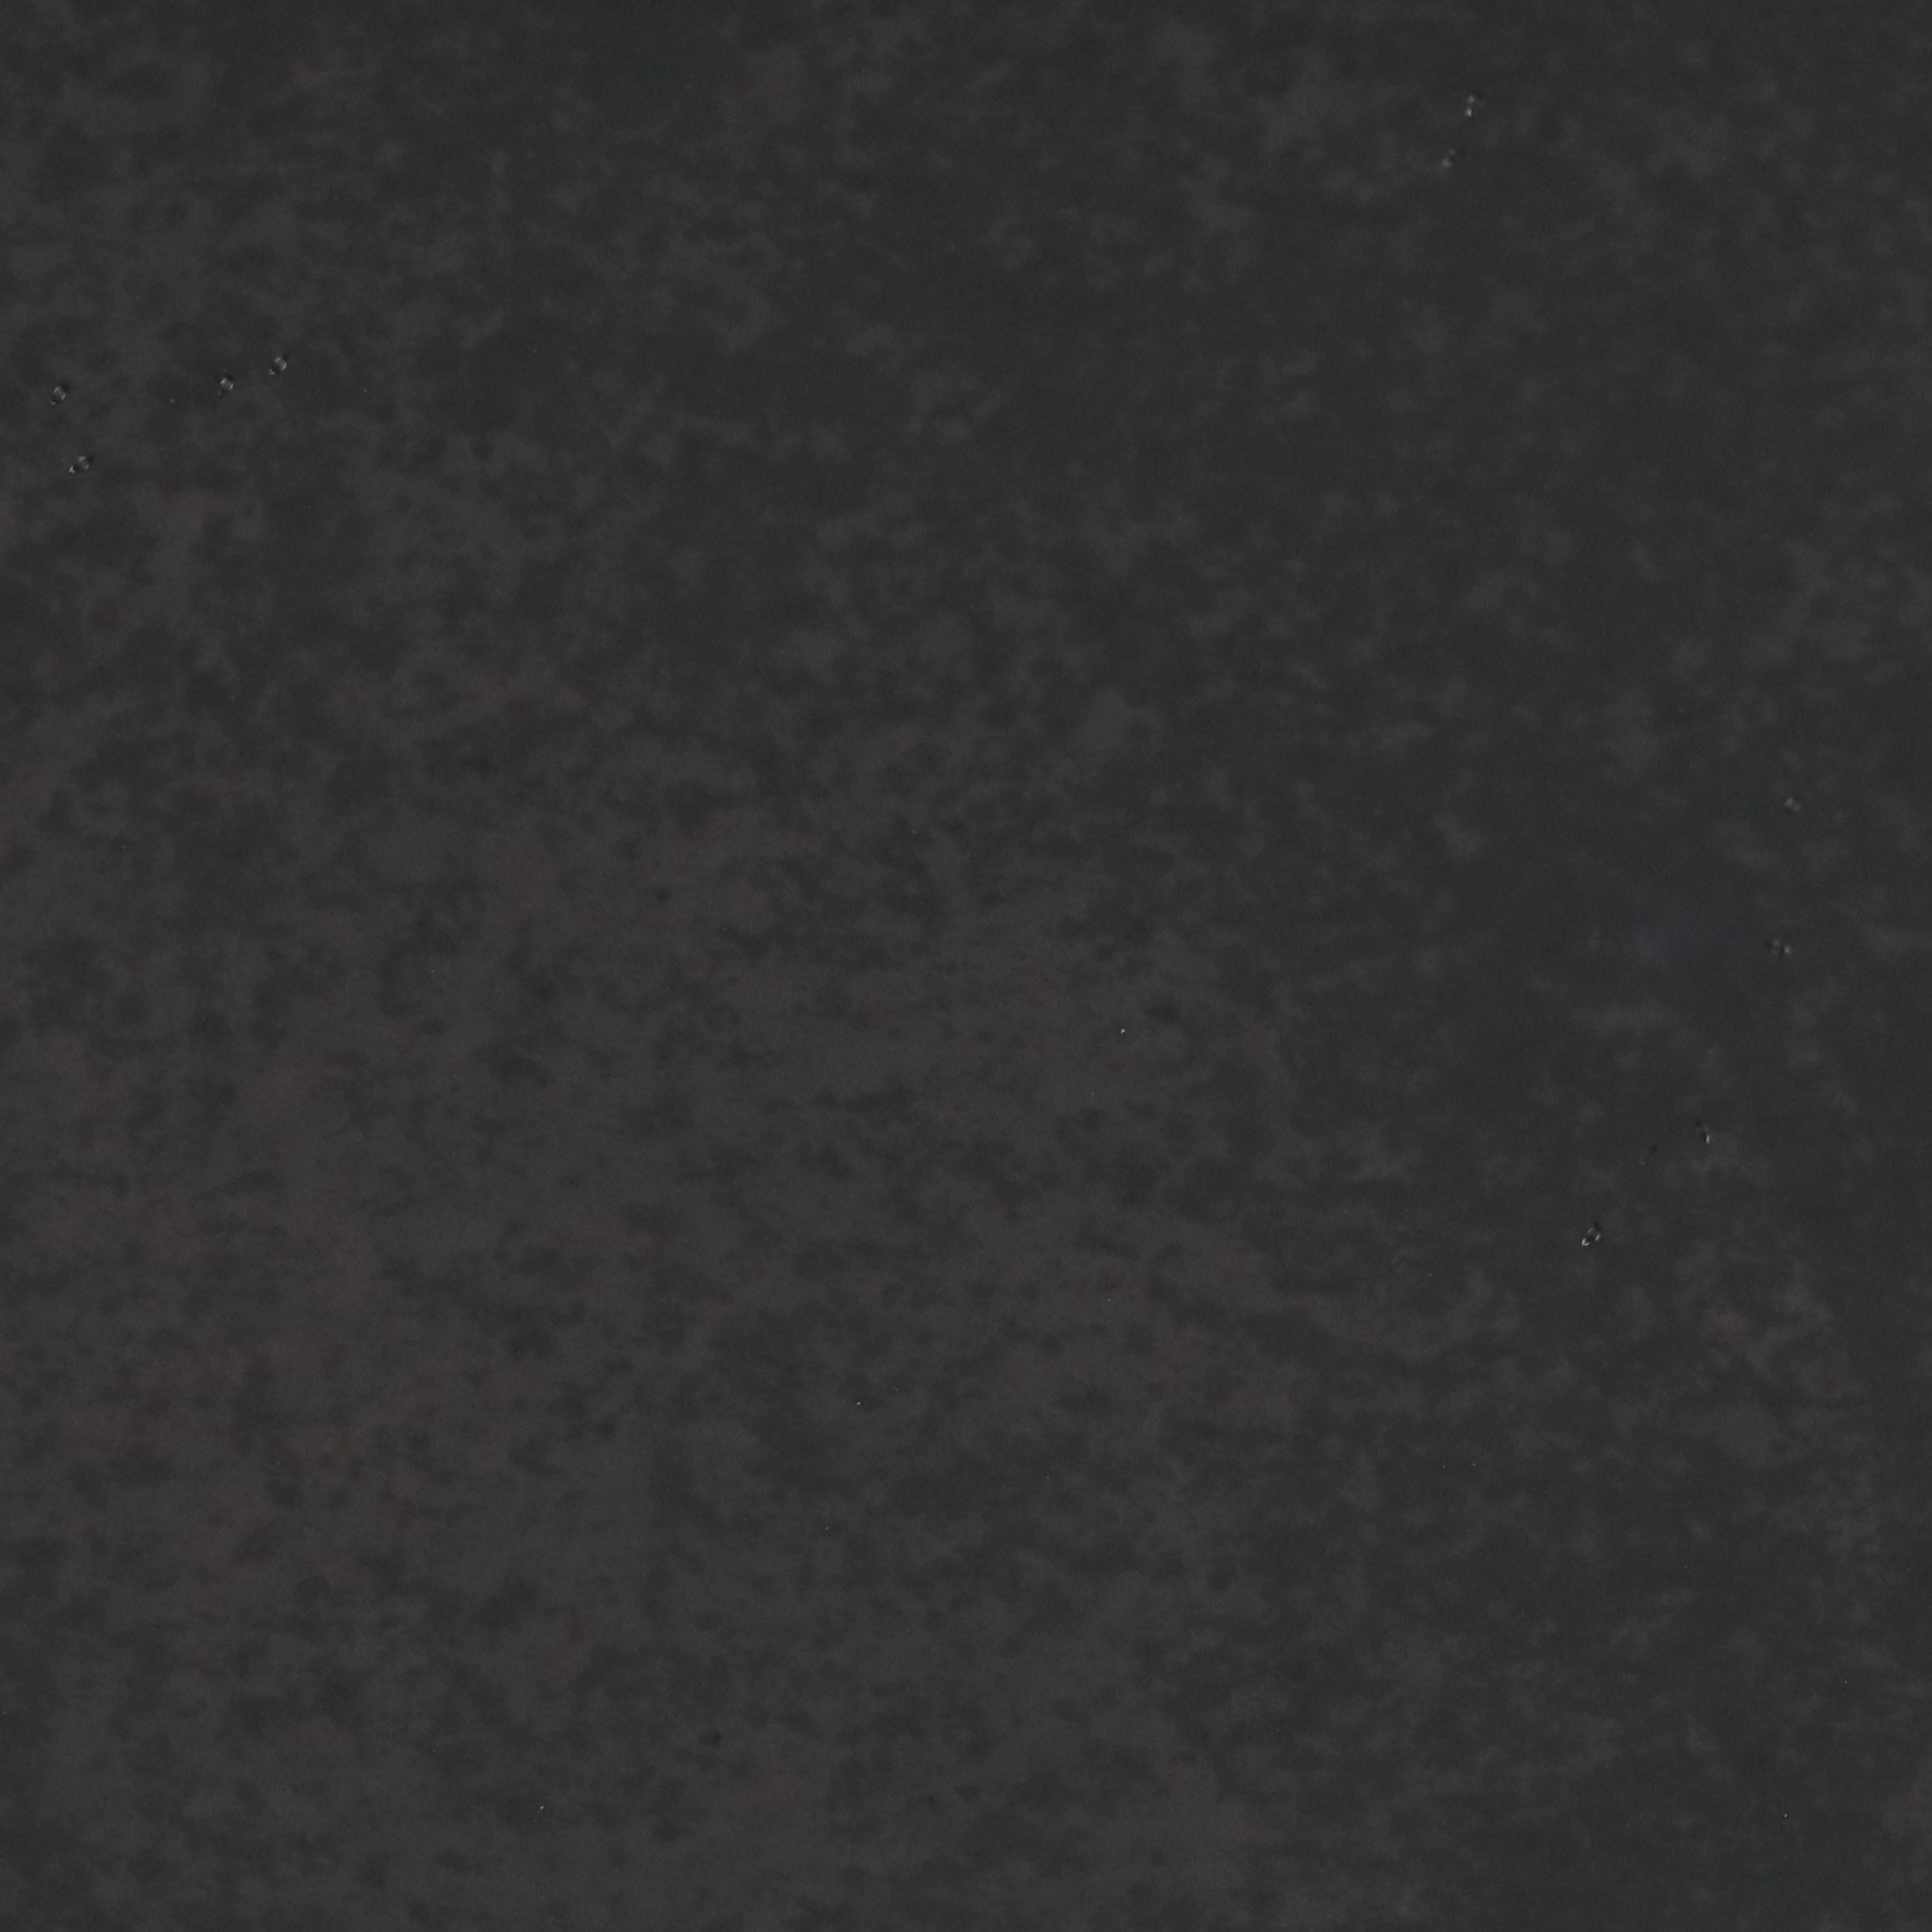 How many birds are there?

11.